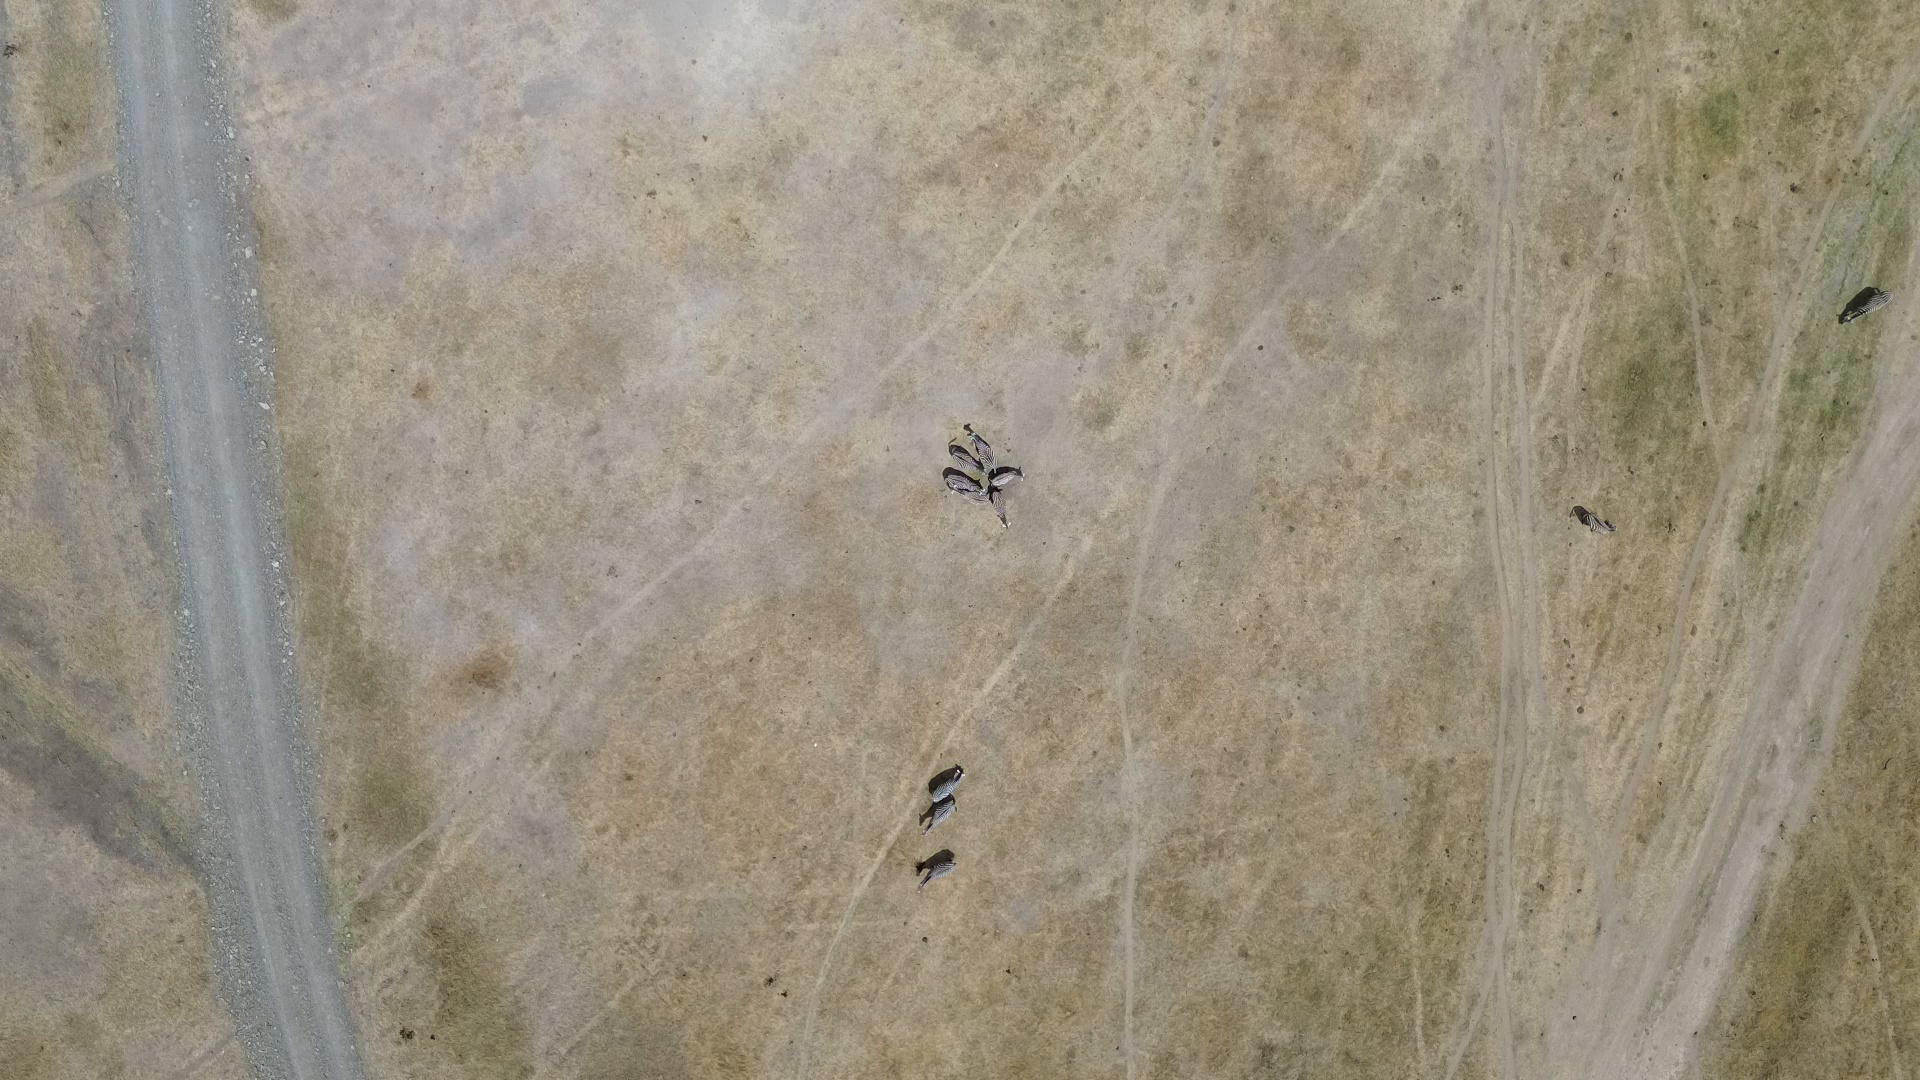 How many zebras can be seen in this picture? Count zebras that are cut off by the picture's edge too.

11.